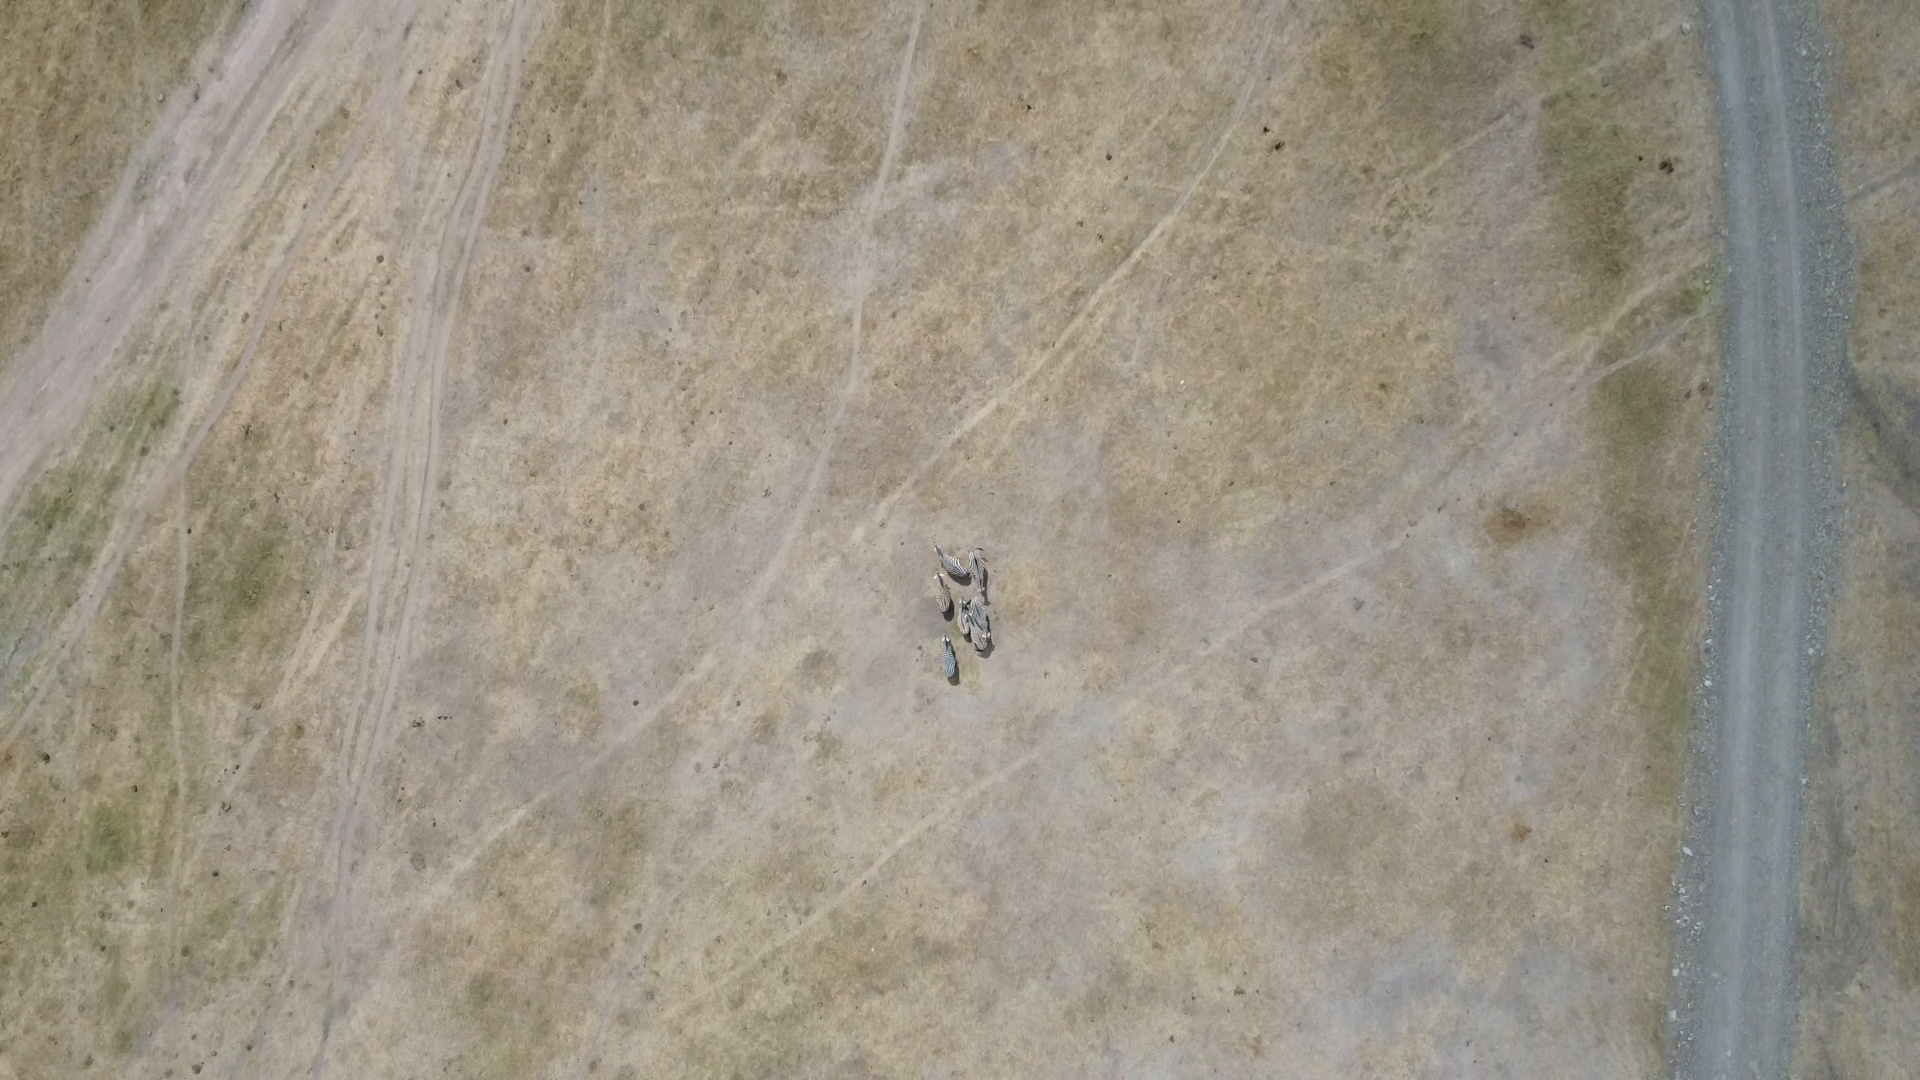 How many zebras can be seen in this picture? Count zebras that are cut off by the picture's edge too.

7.